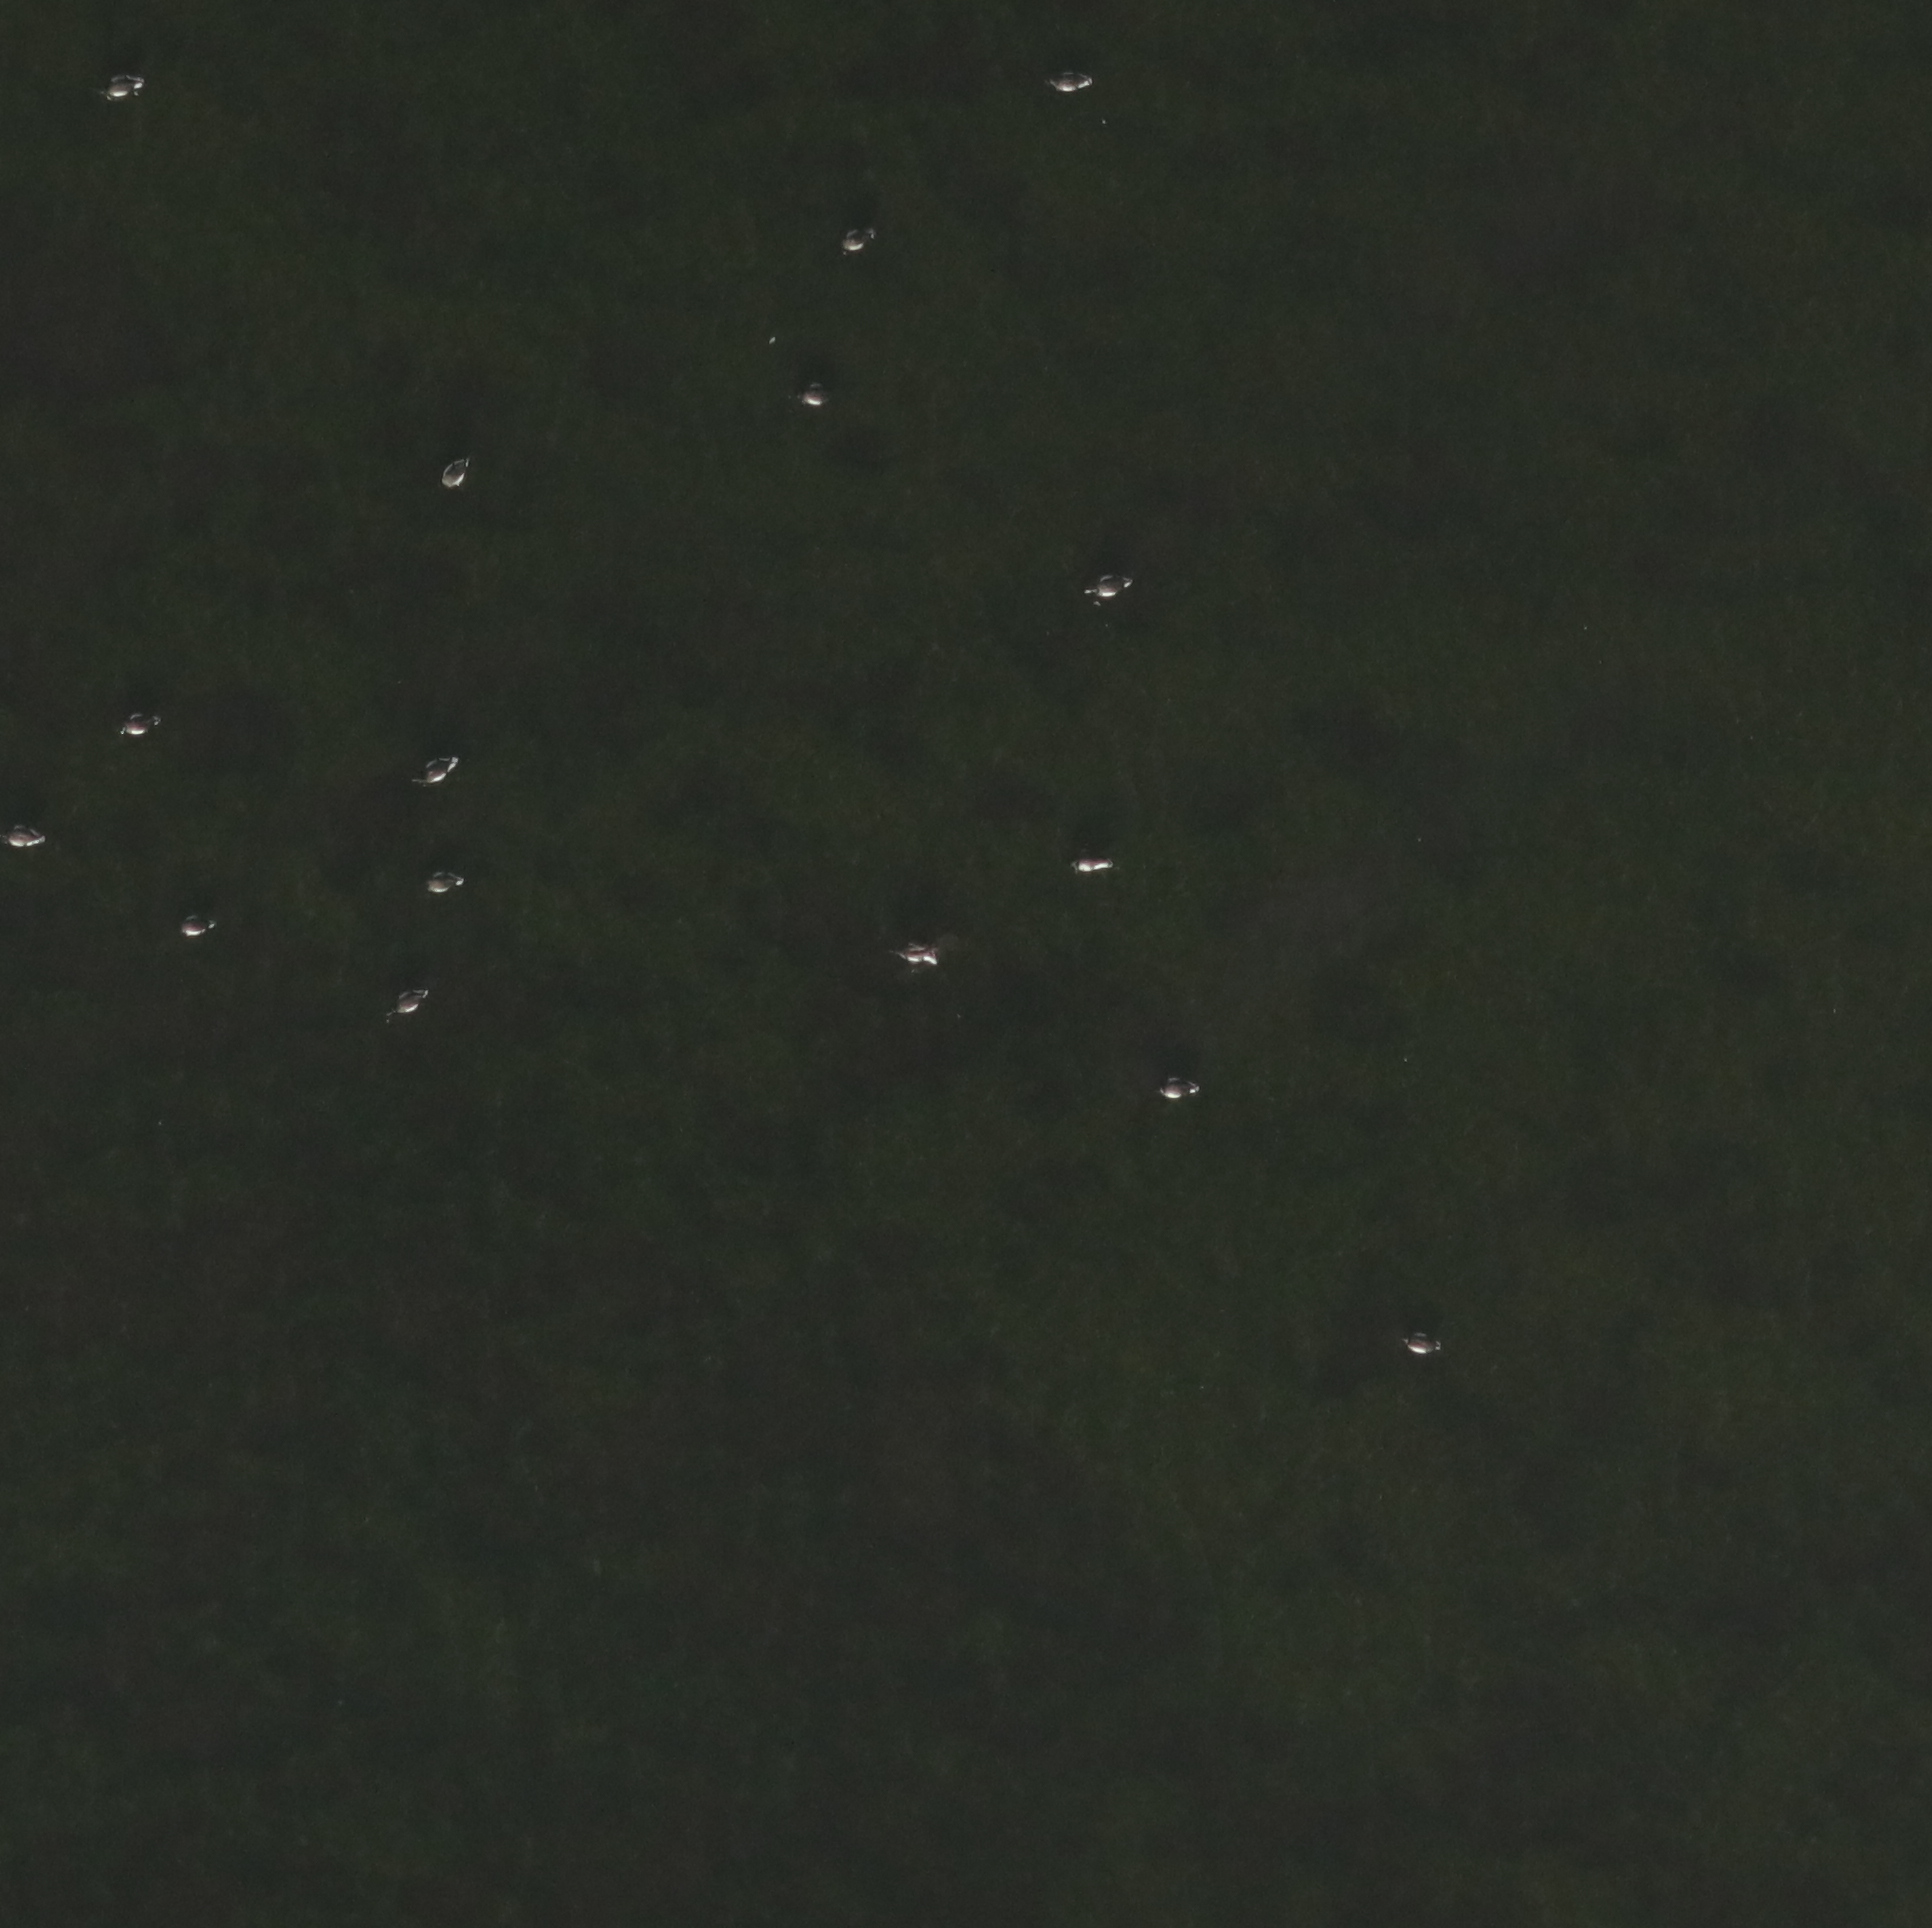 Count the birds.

16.